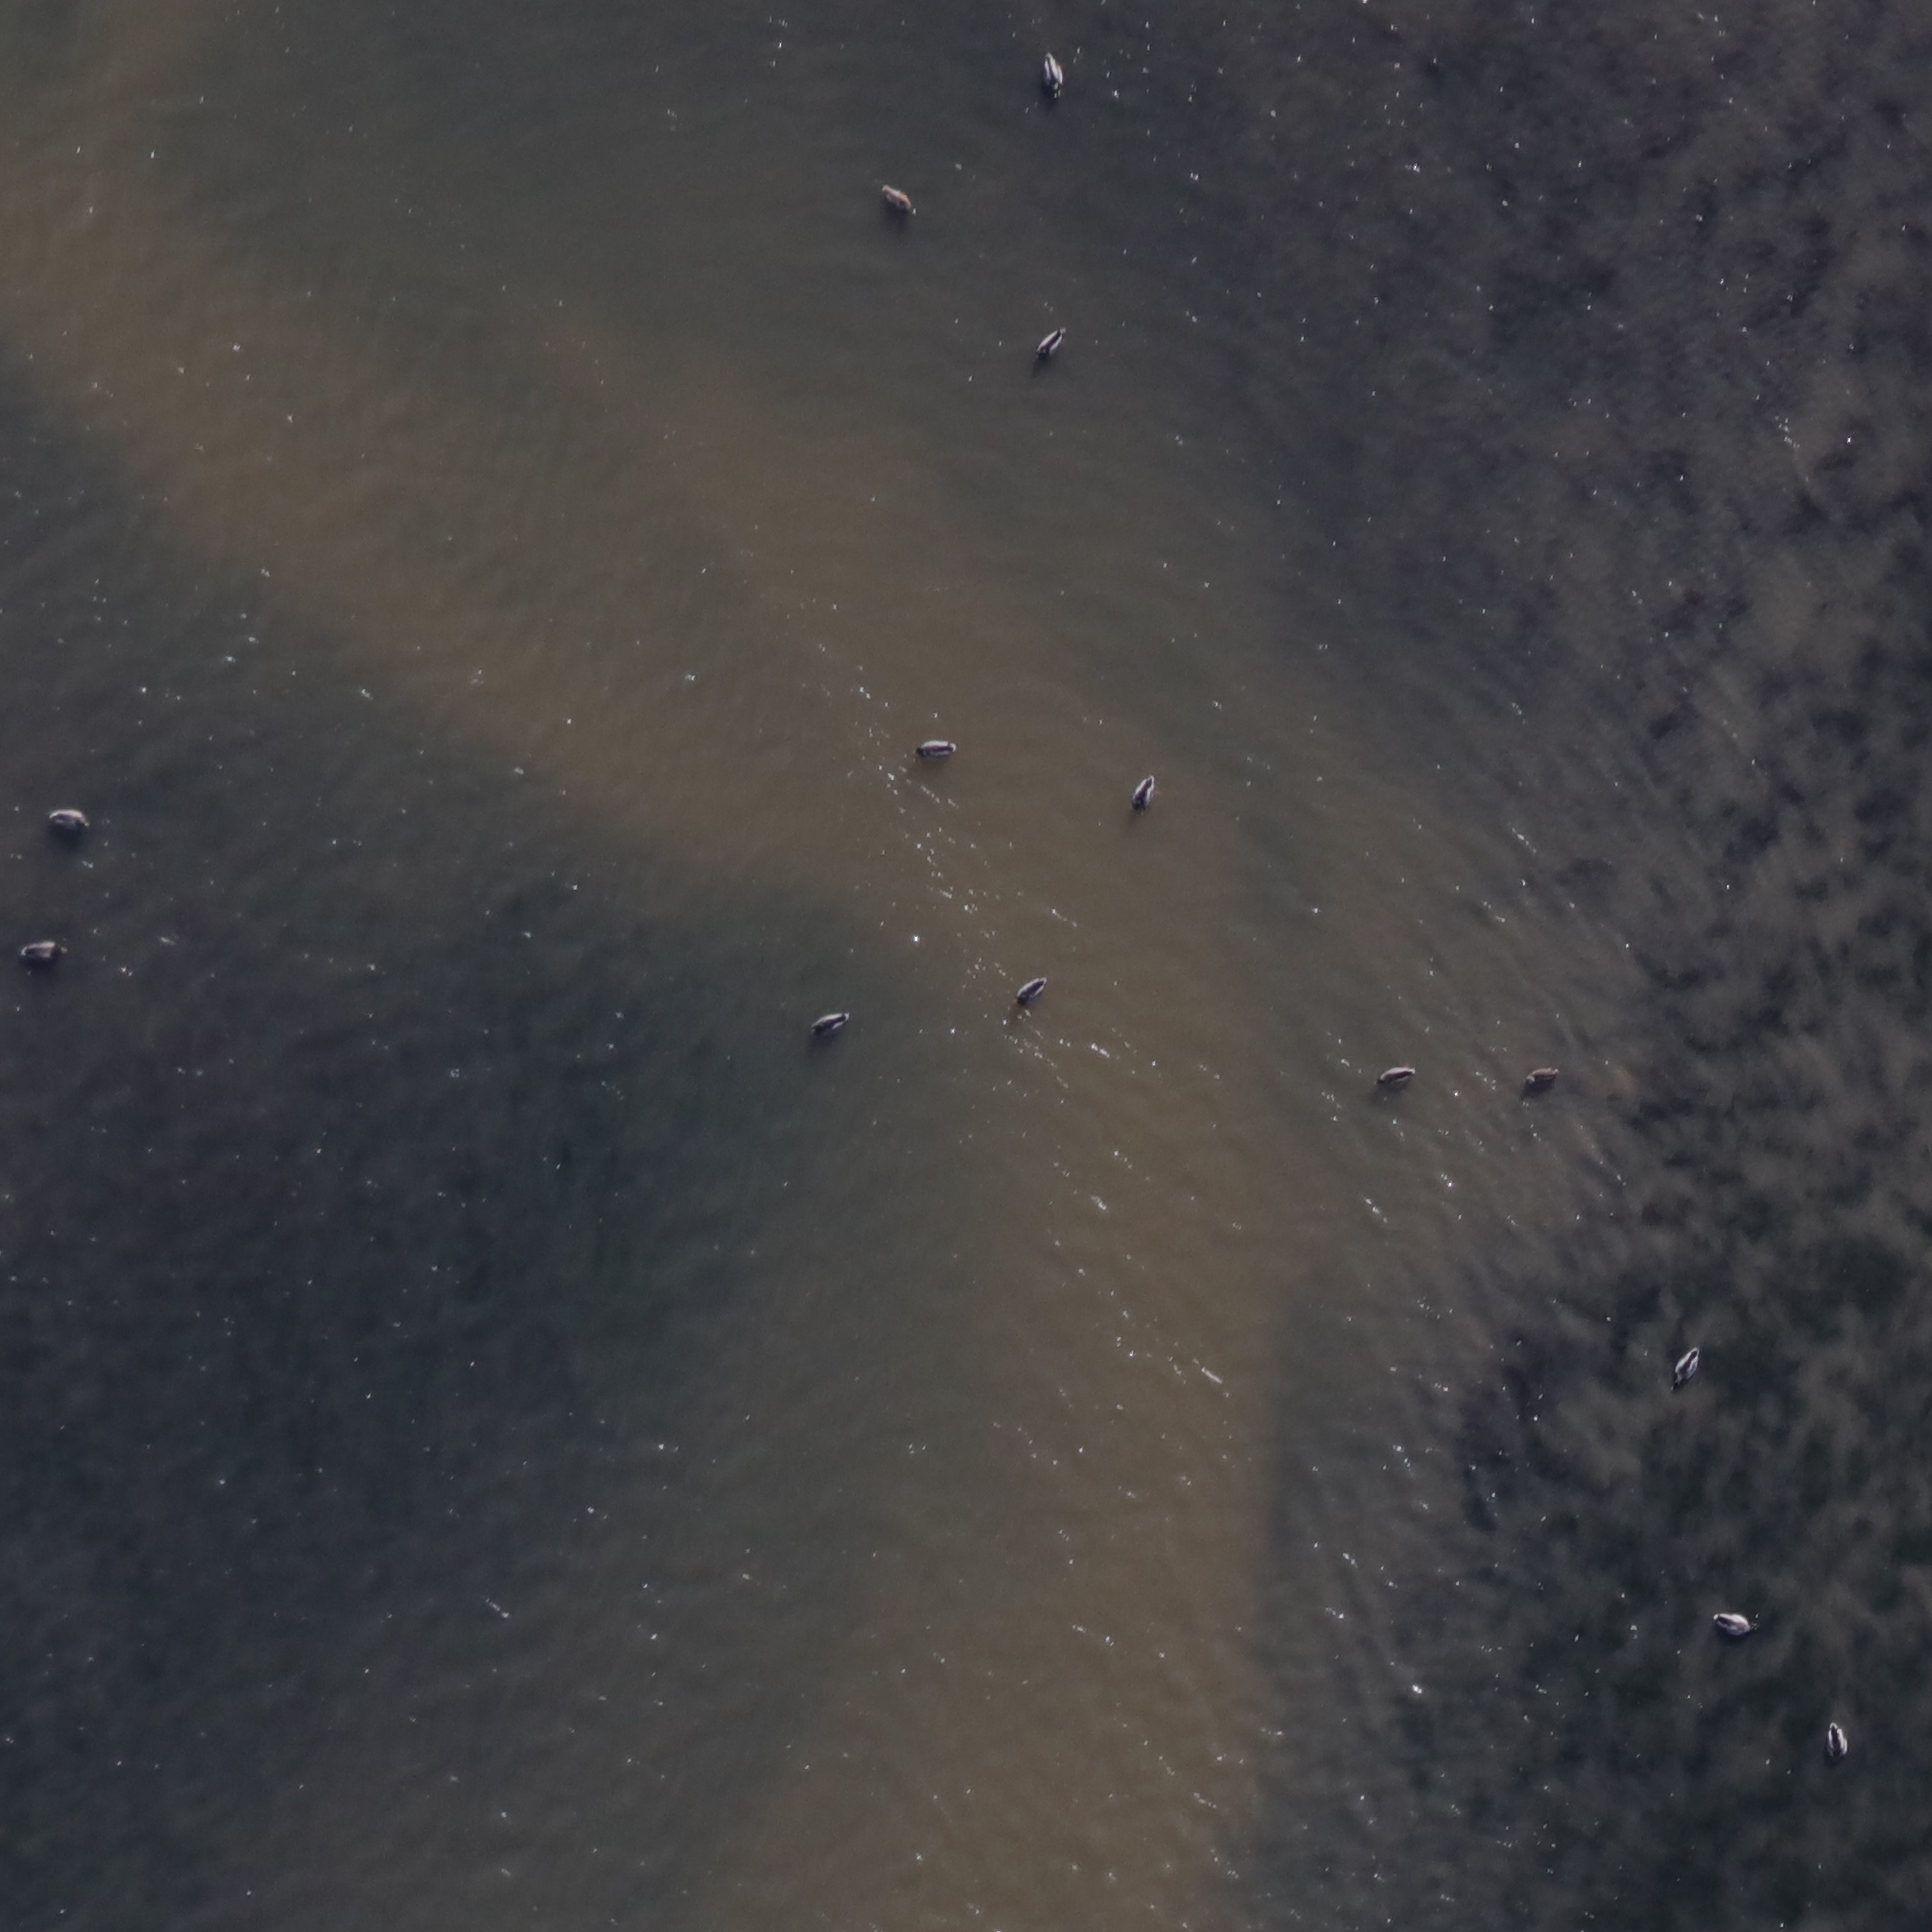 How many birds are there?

14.